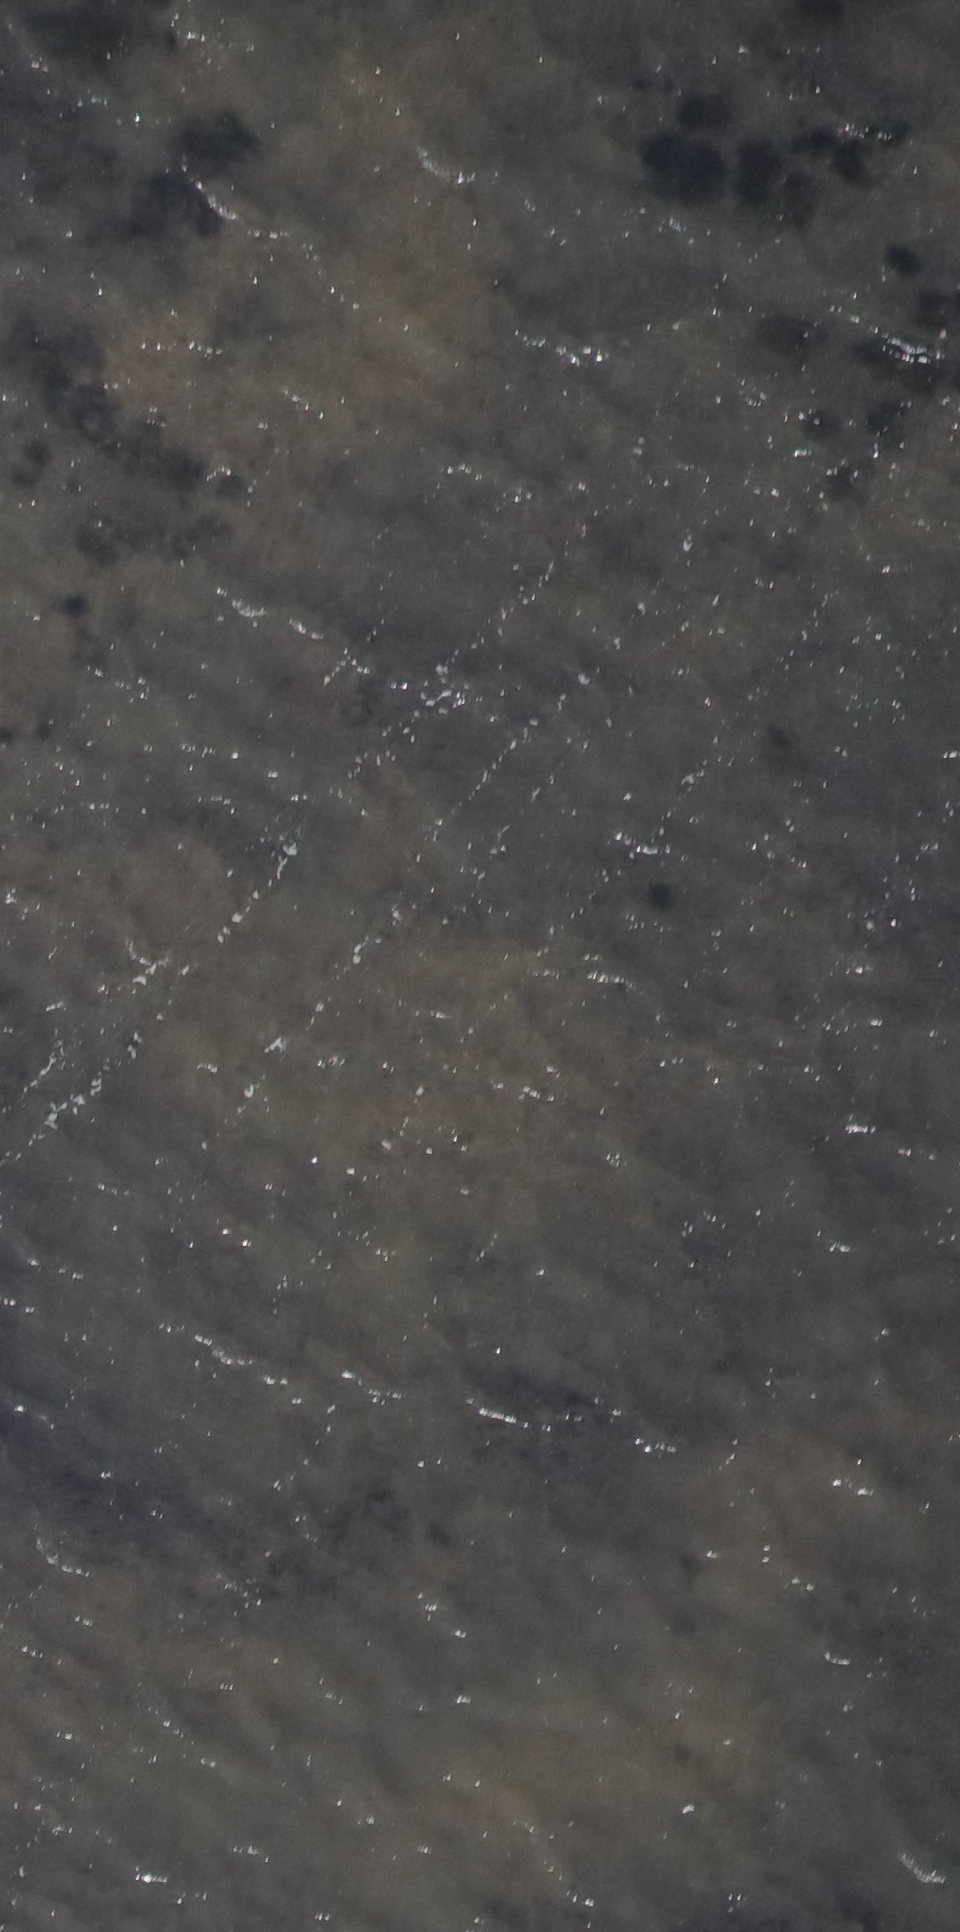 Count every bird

0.